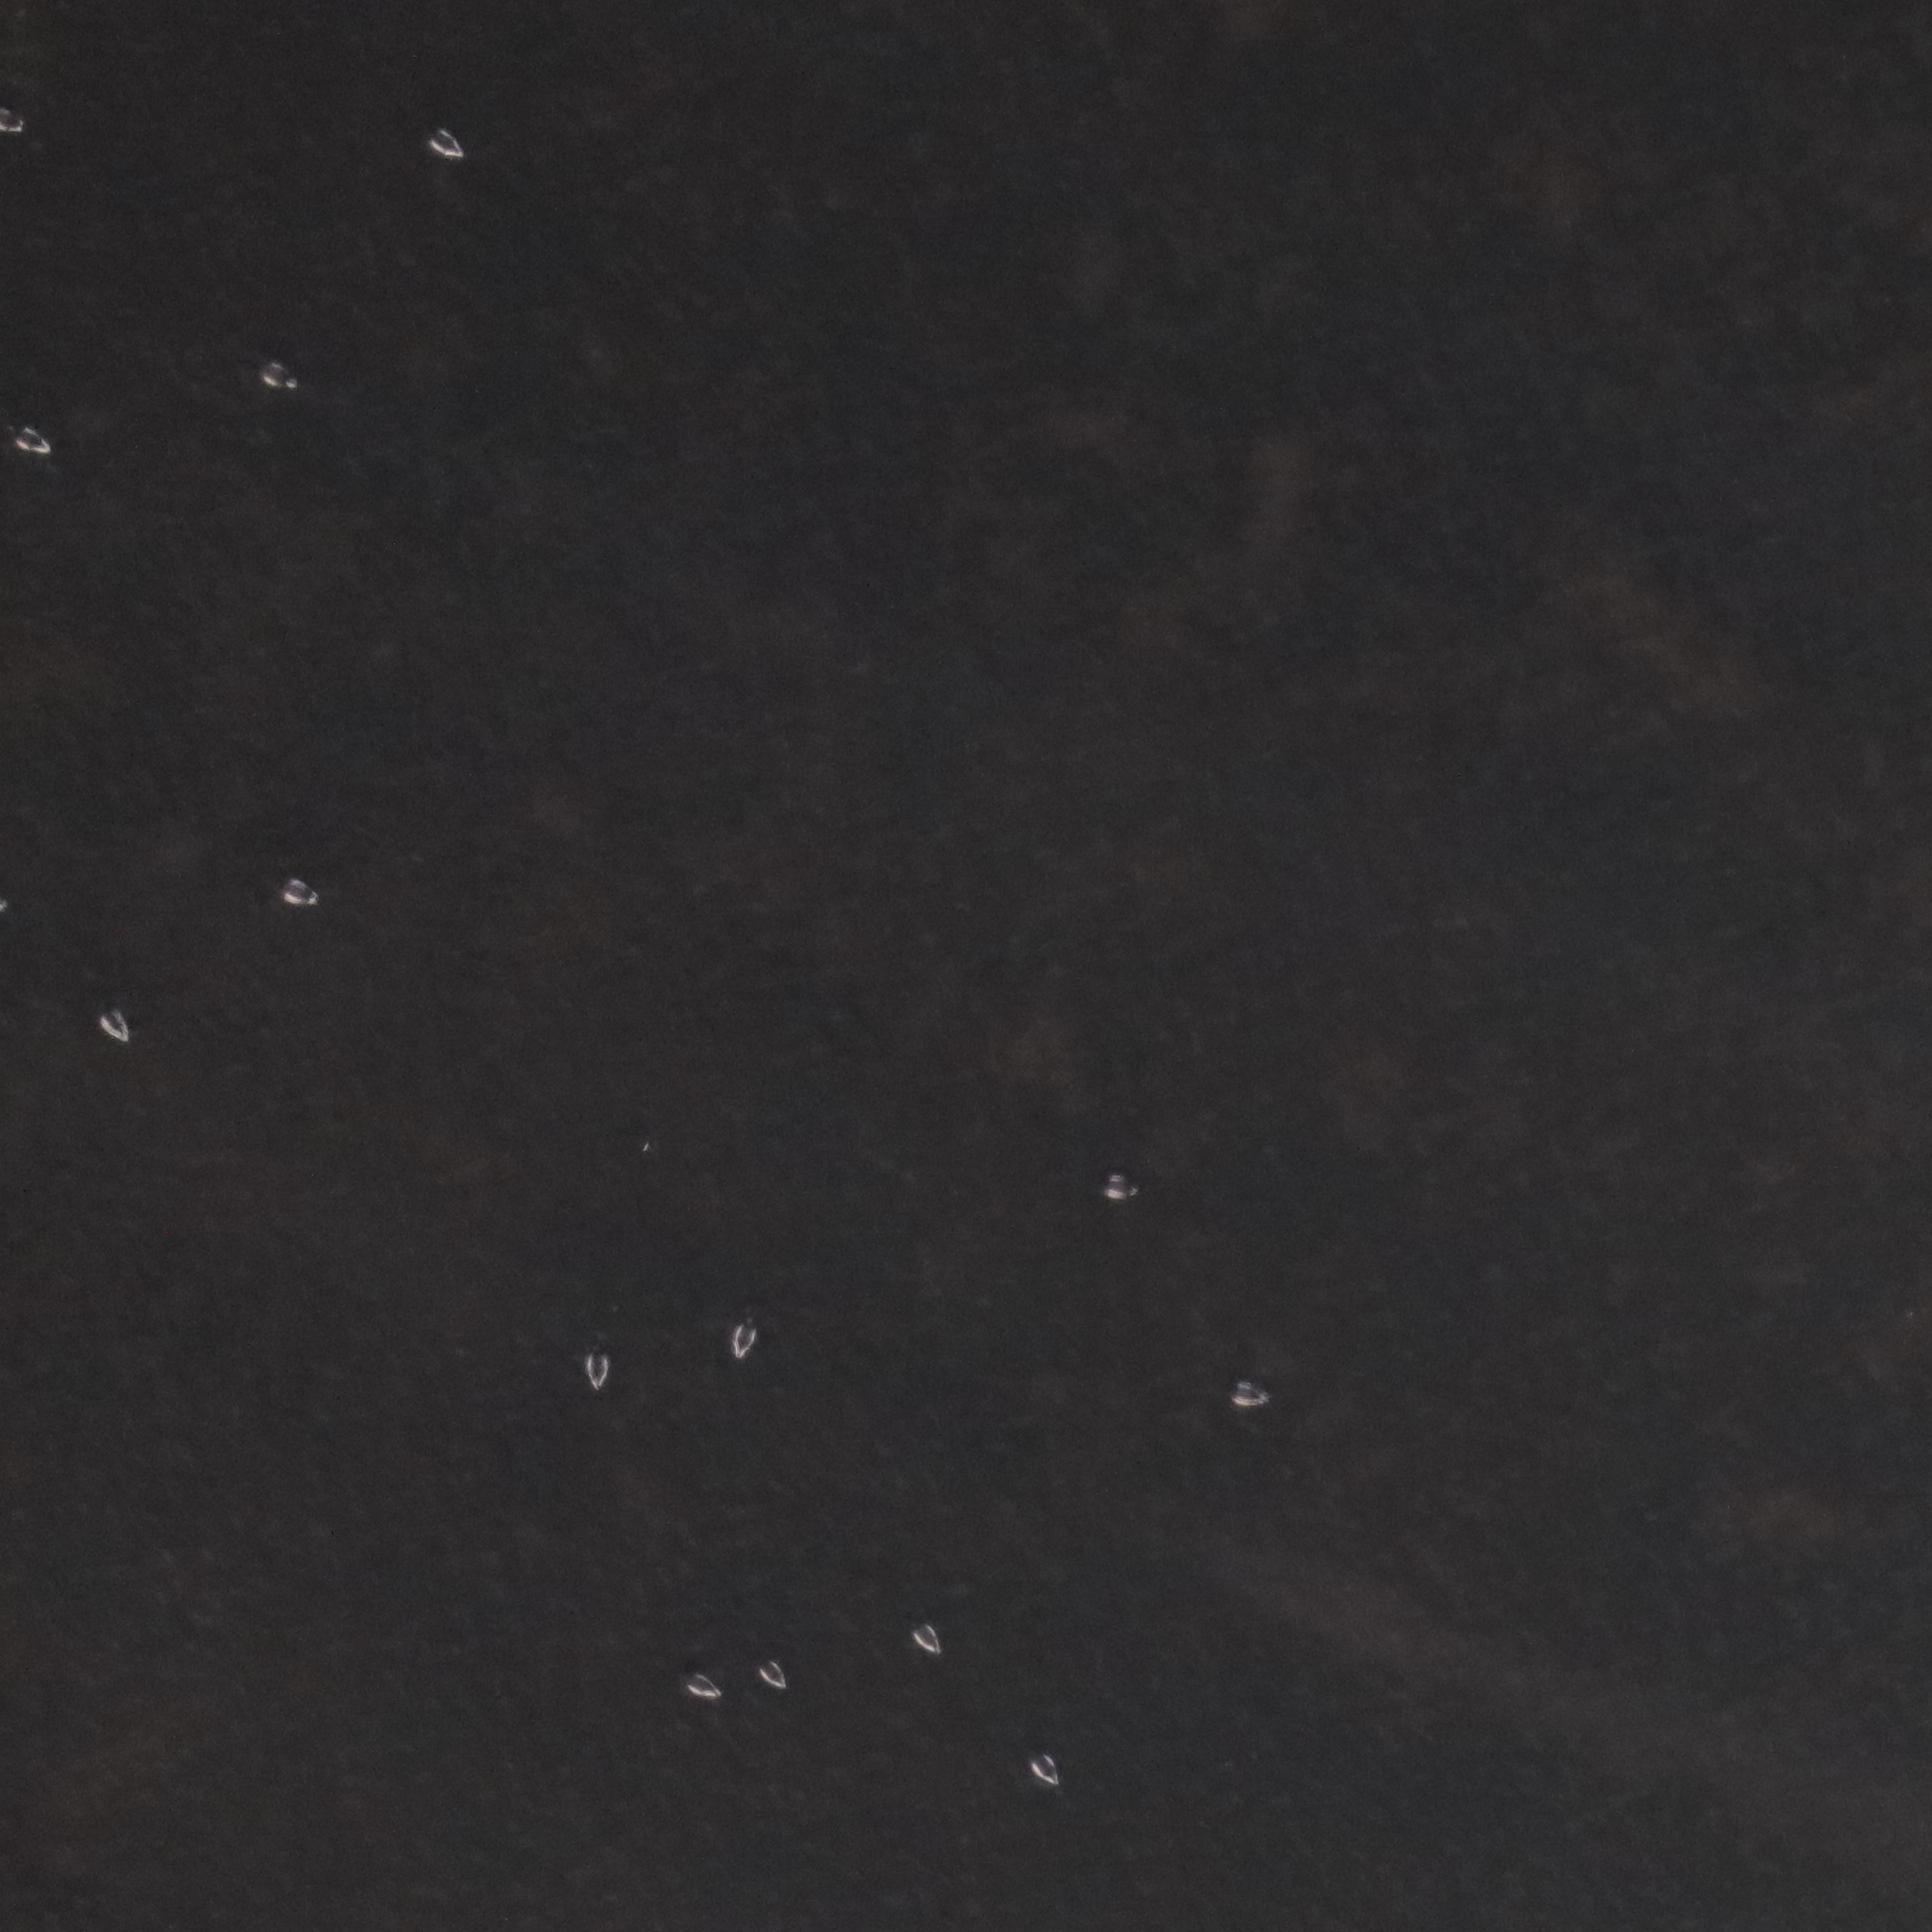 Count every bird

14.